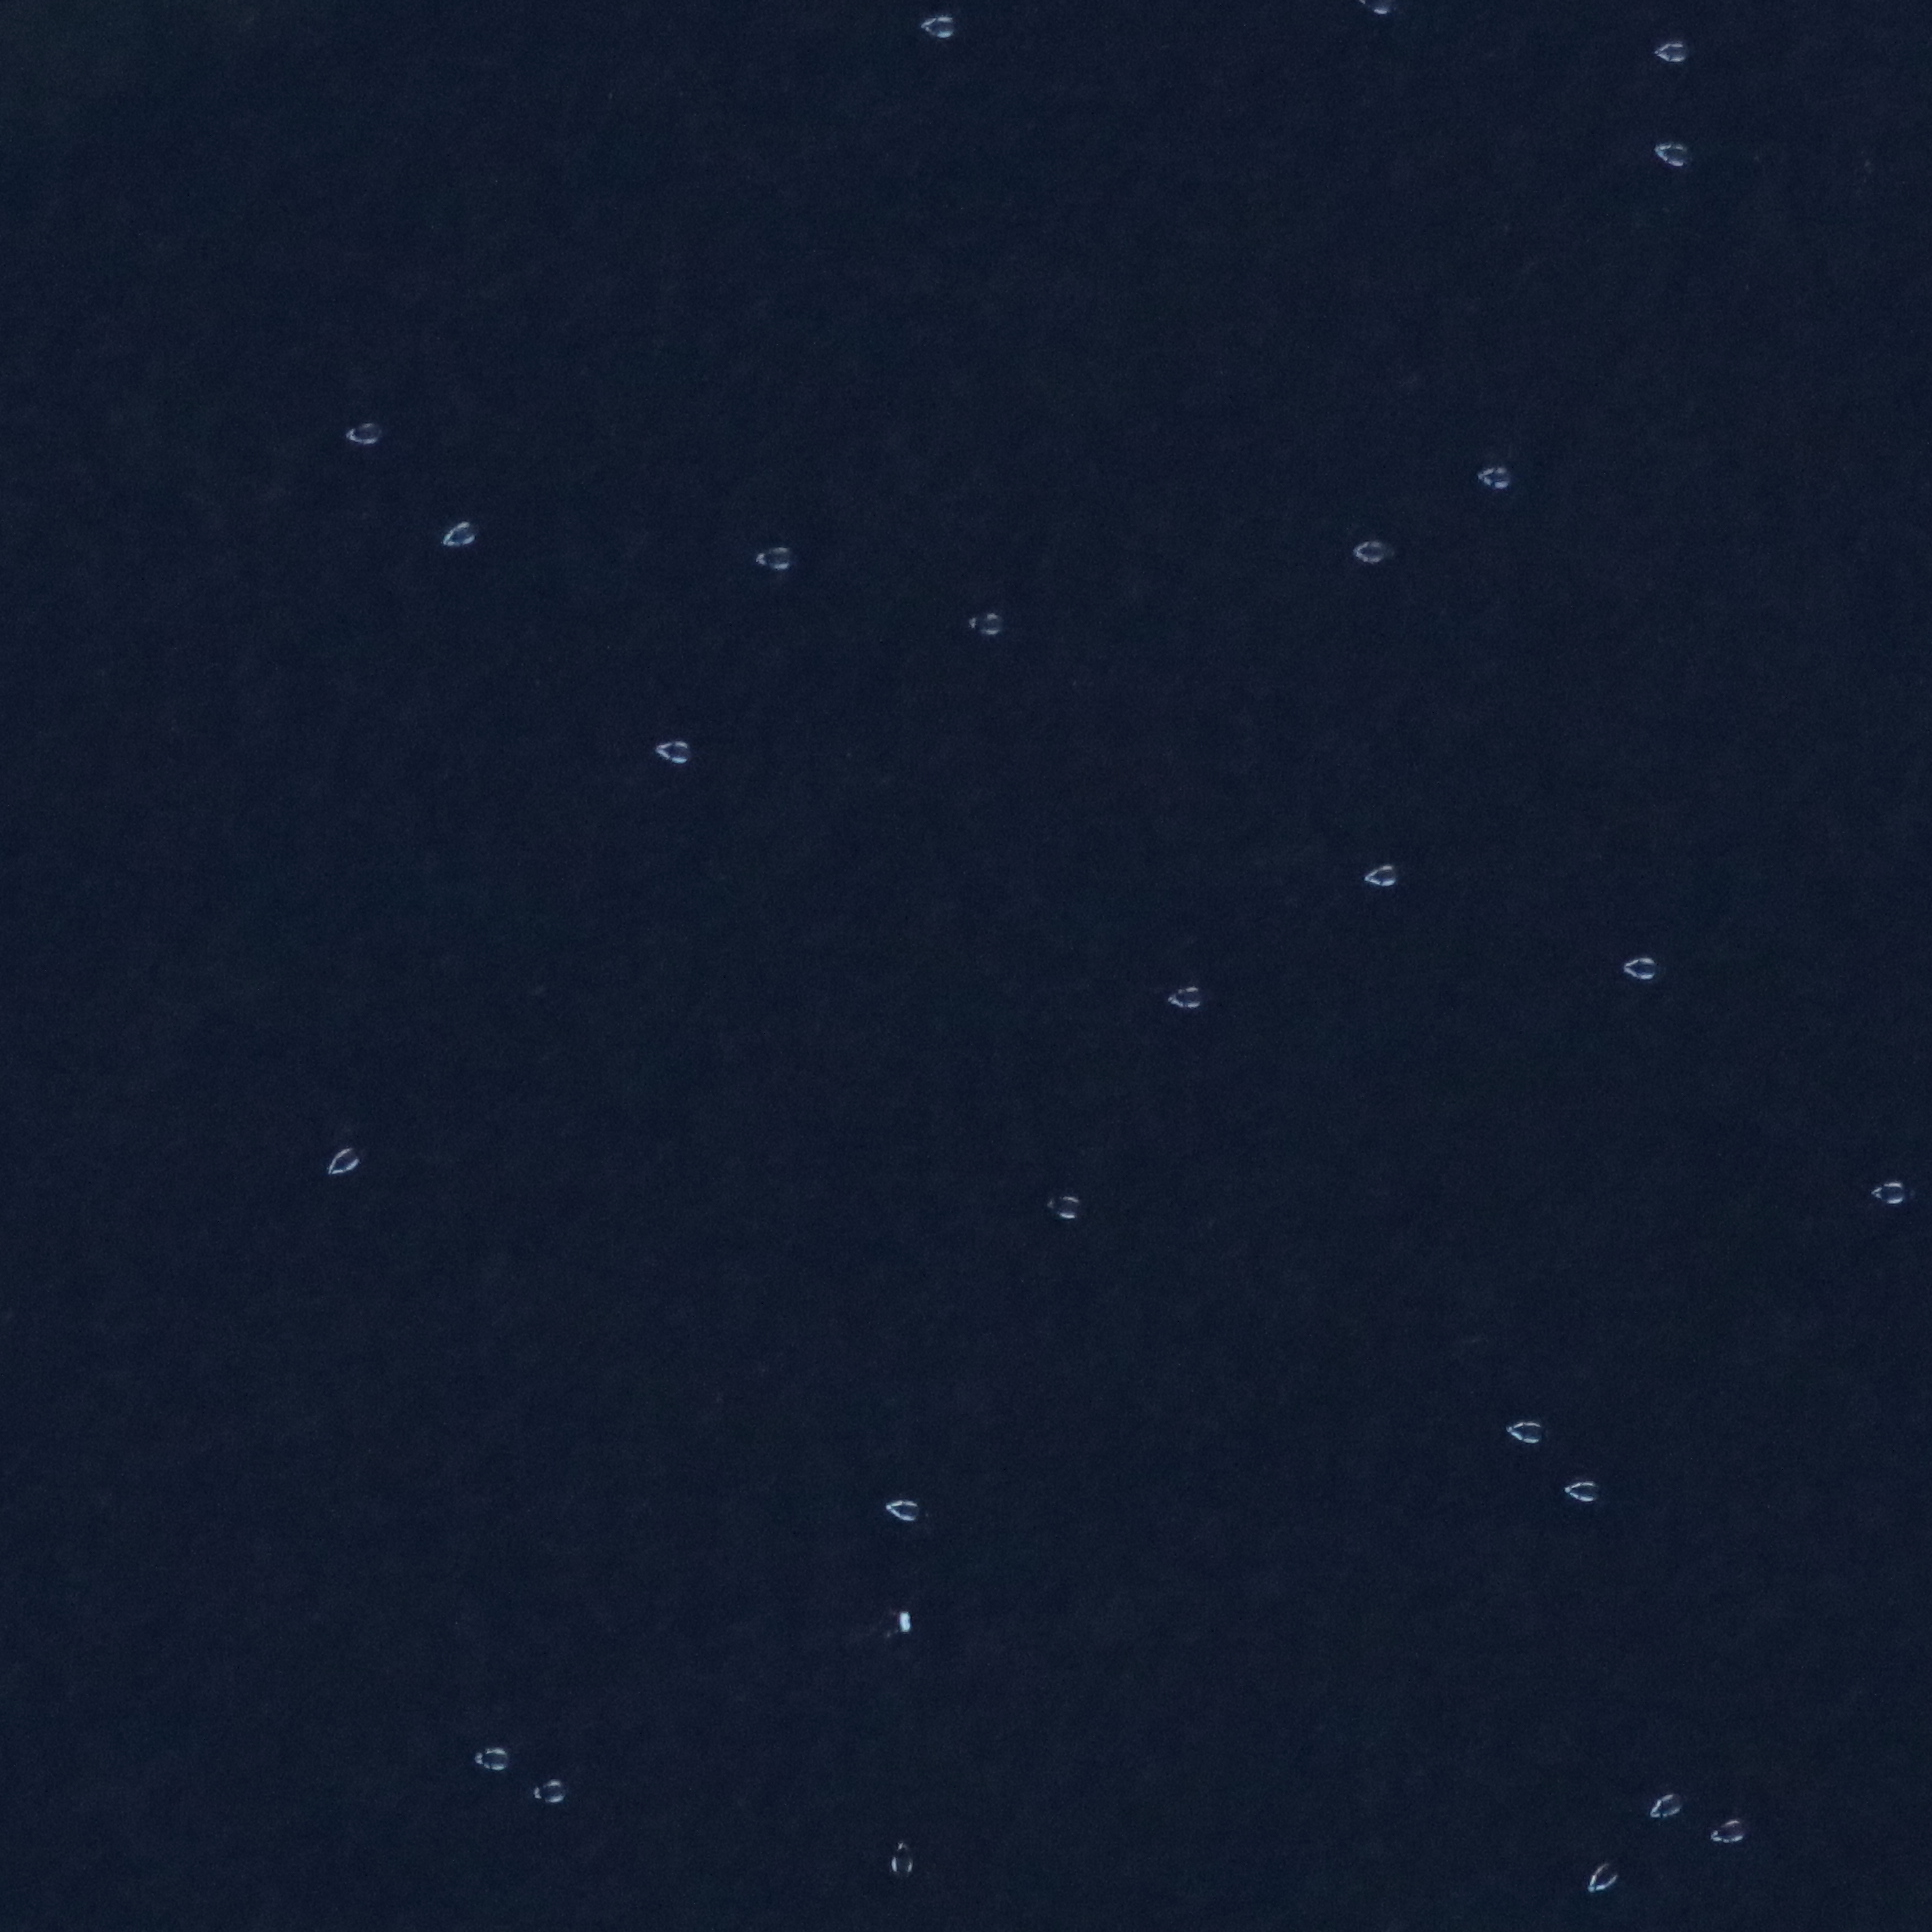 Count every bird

27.